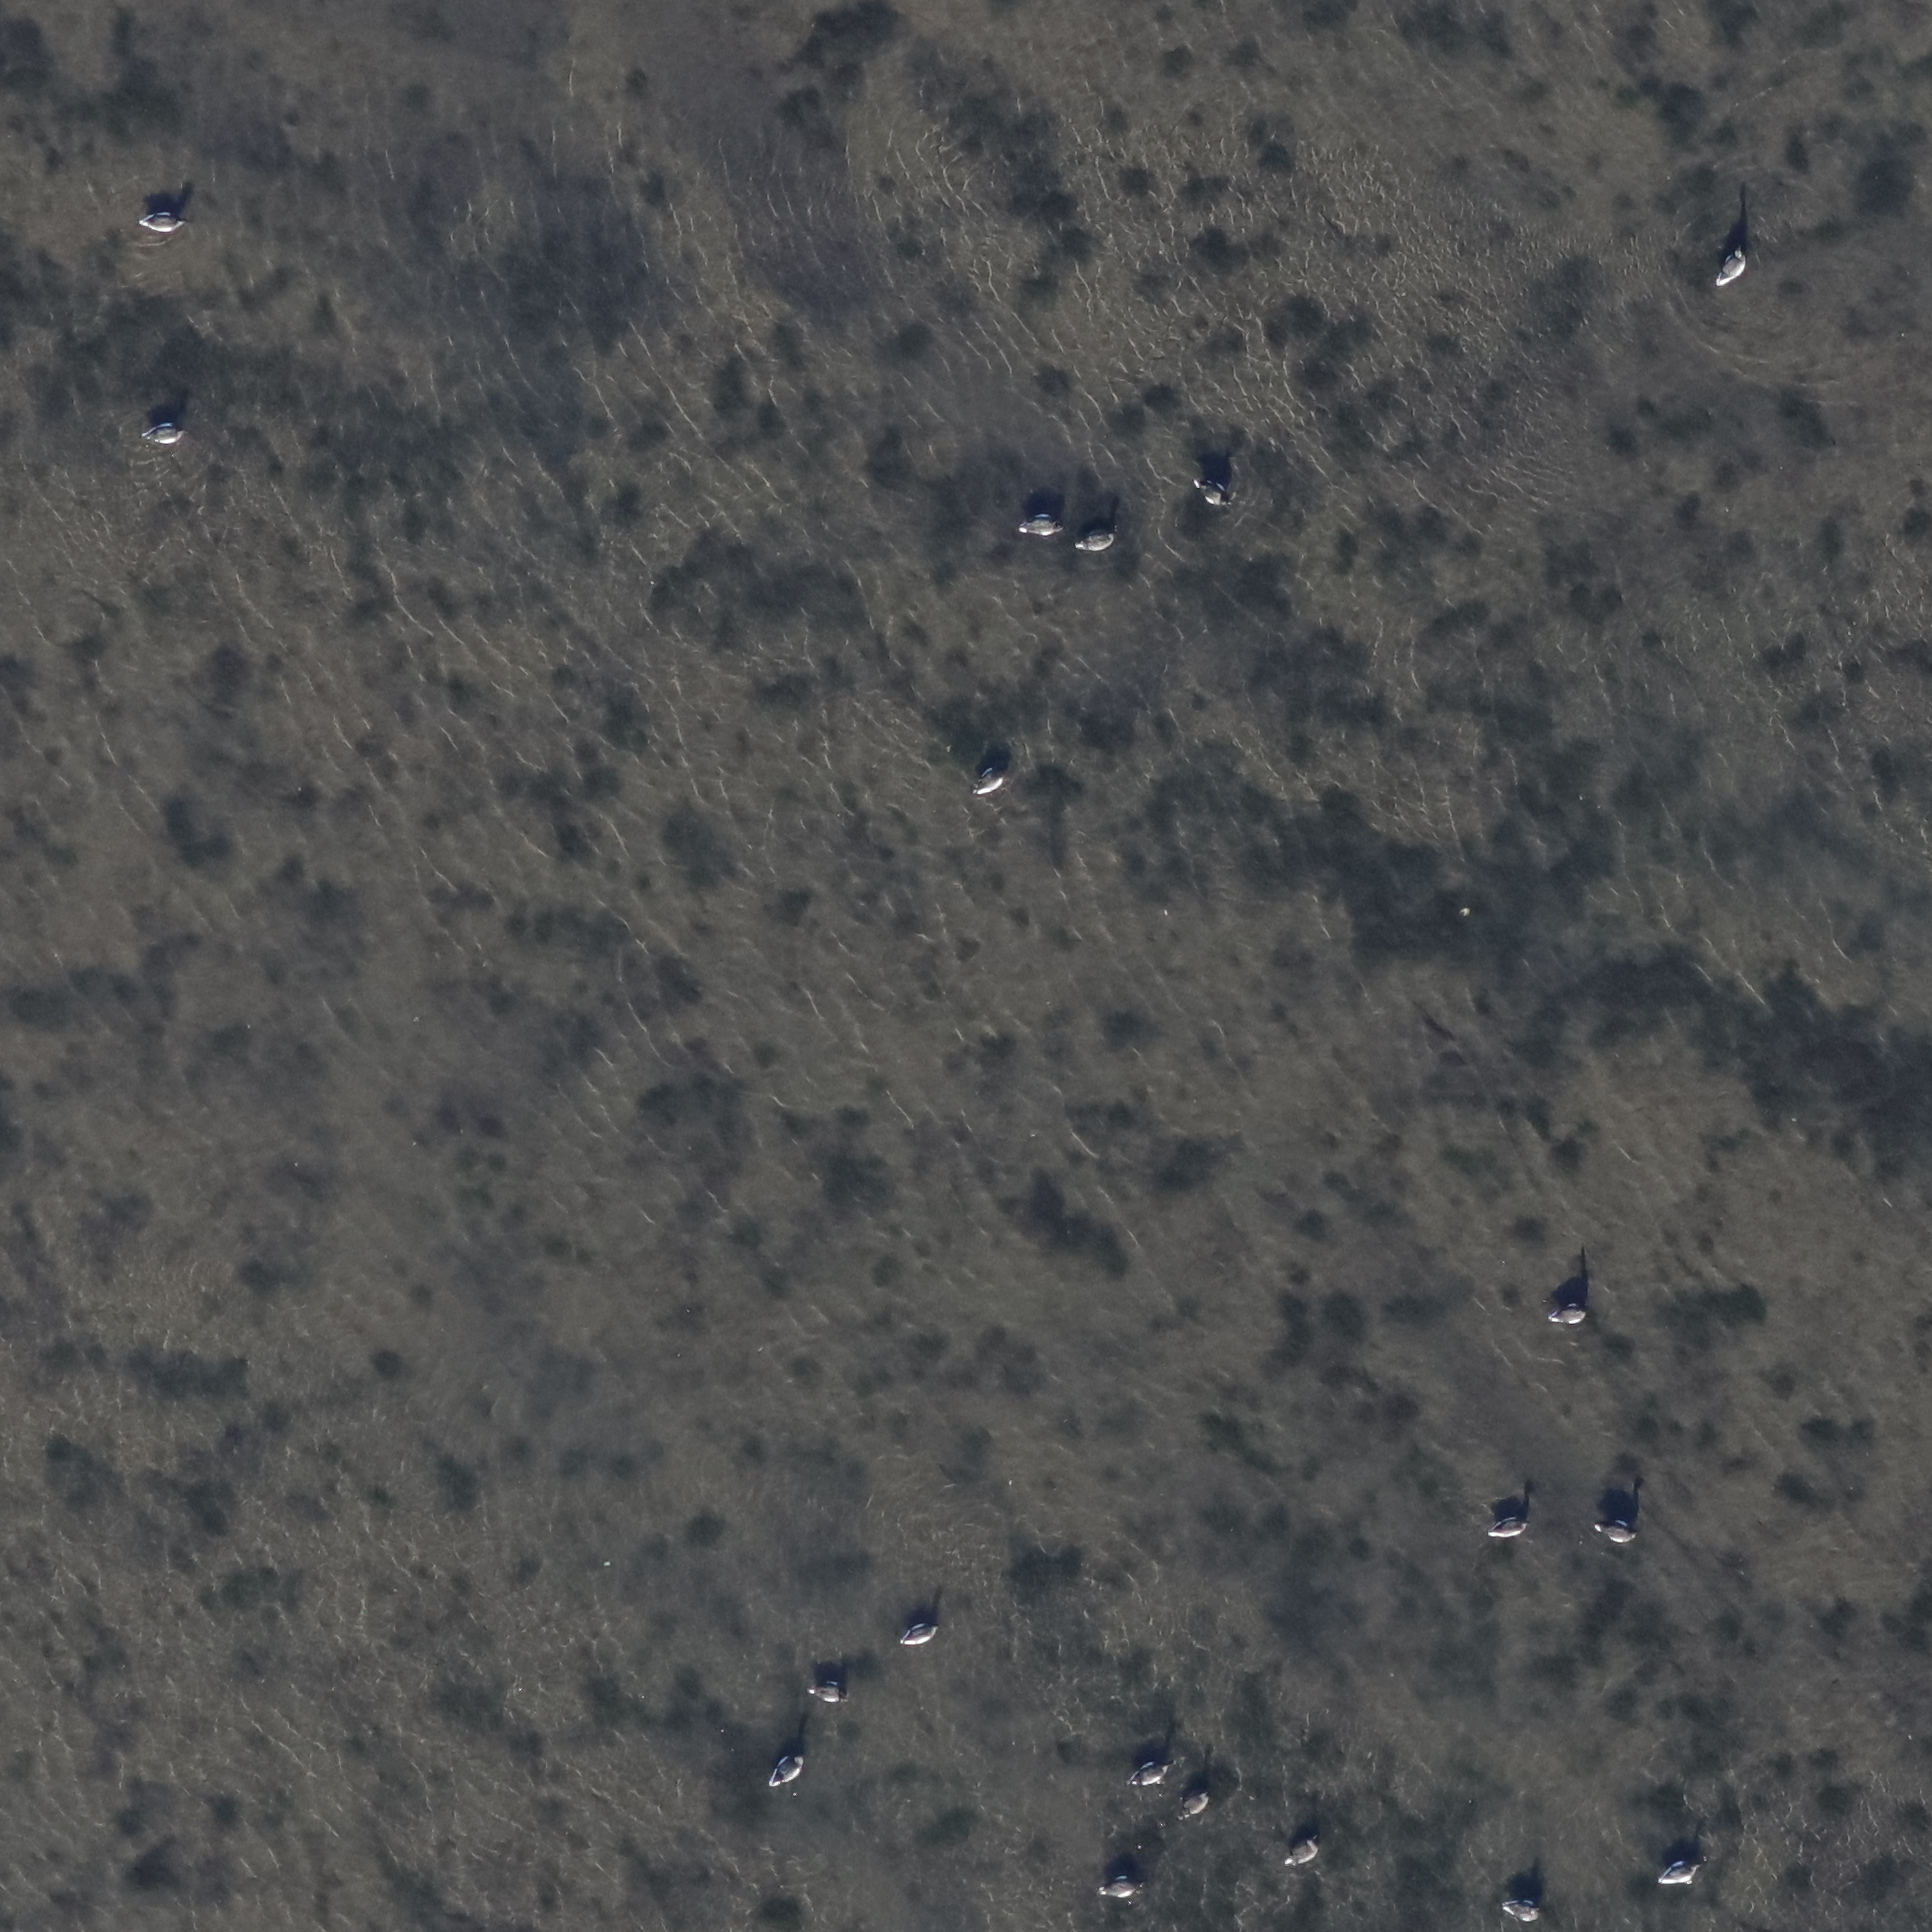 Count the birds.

19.